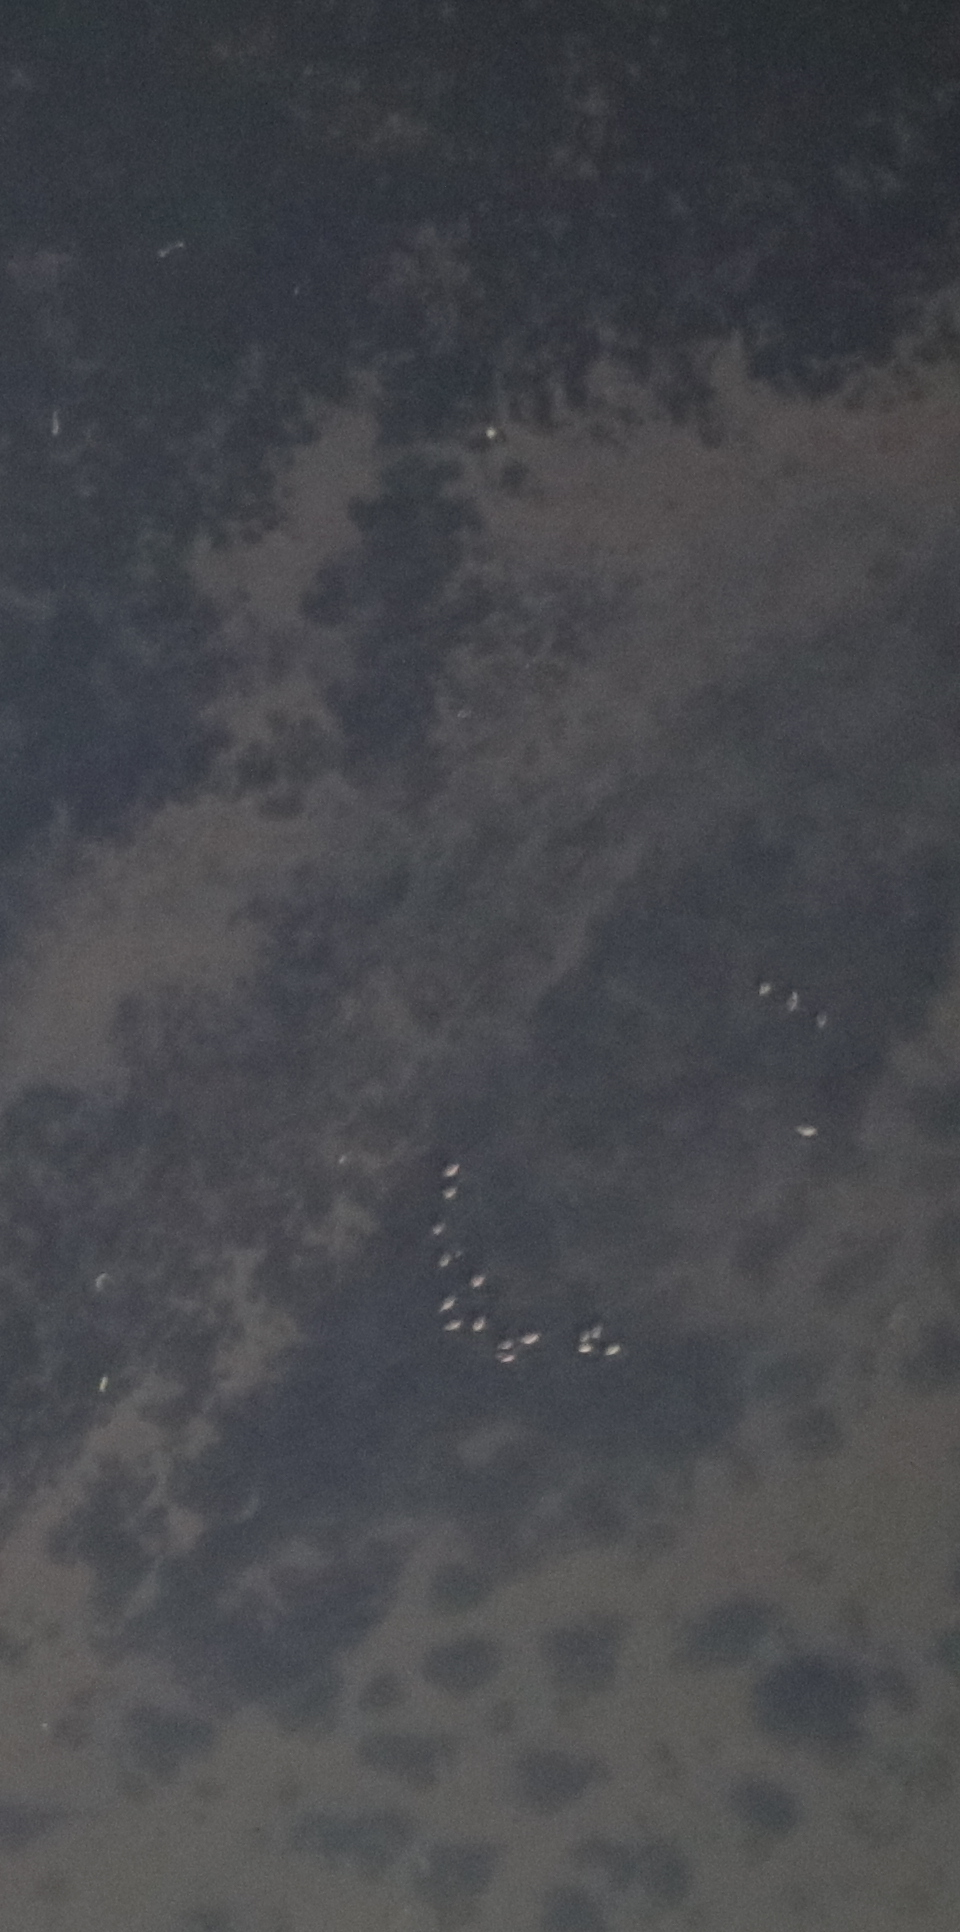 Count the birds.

19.